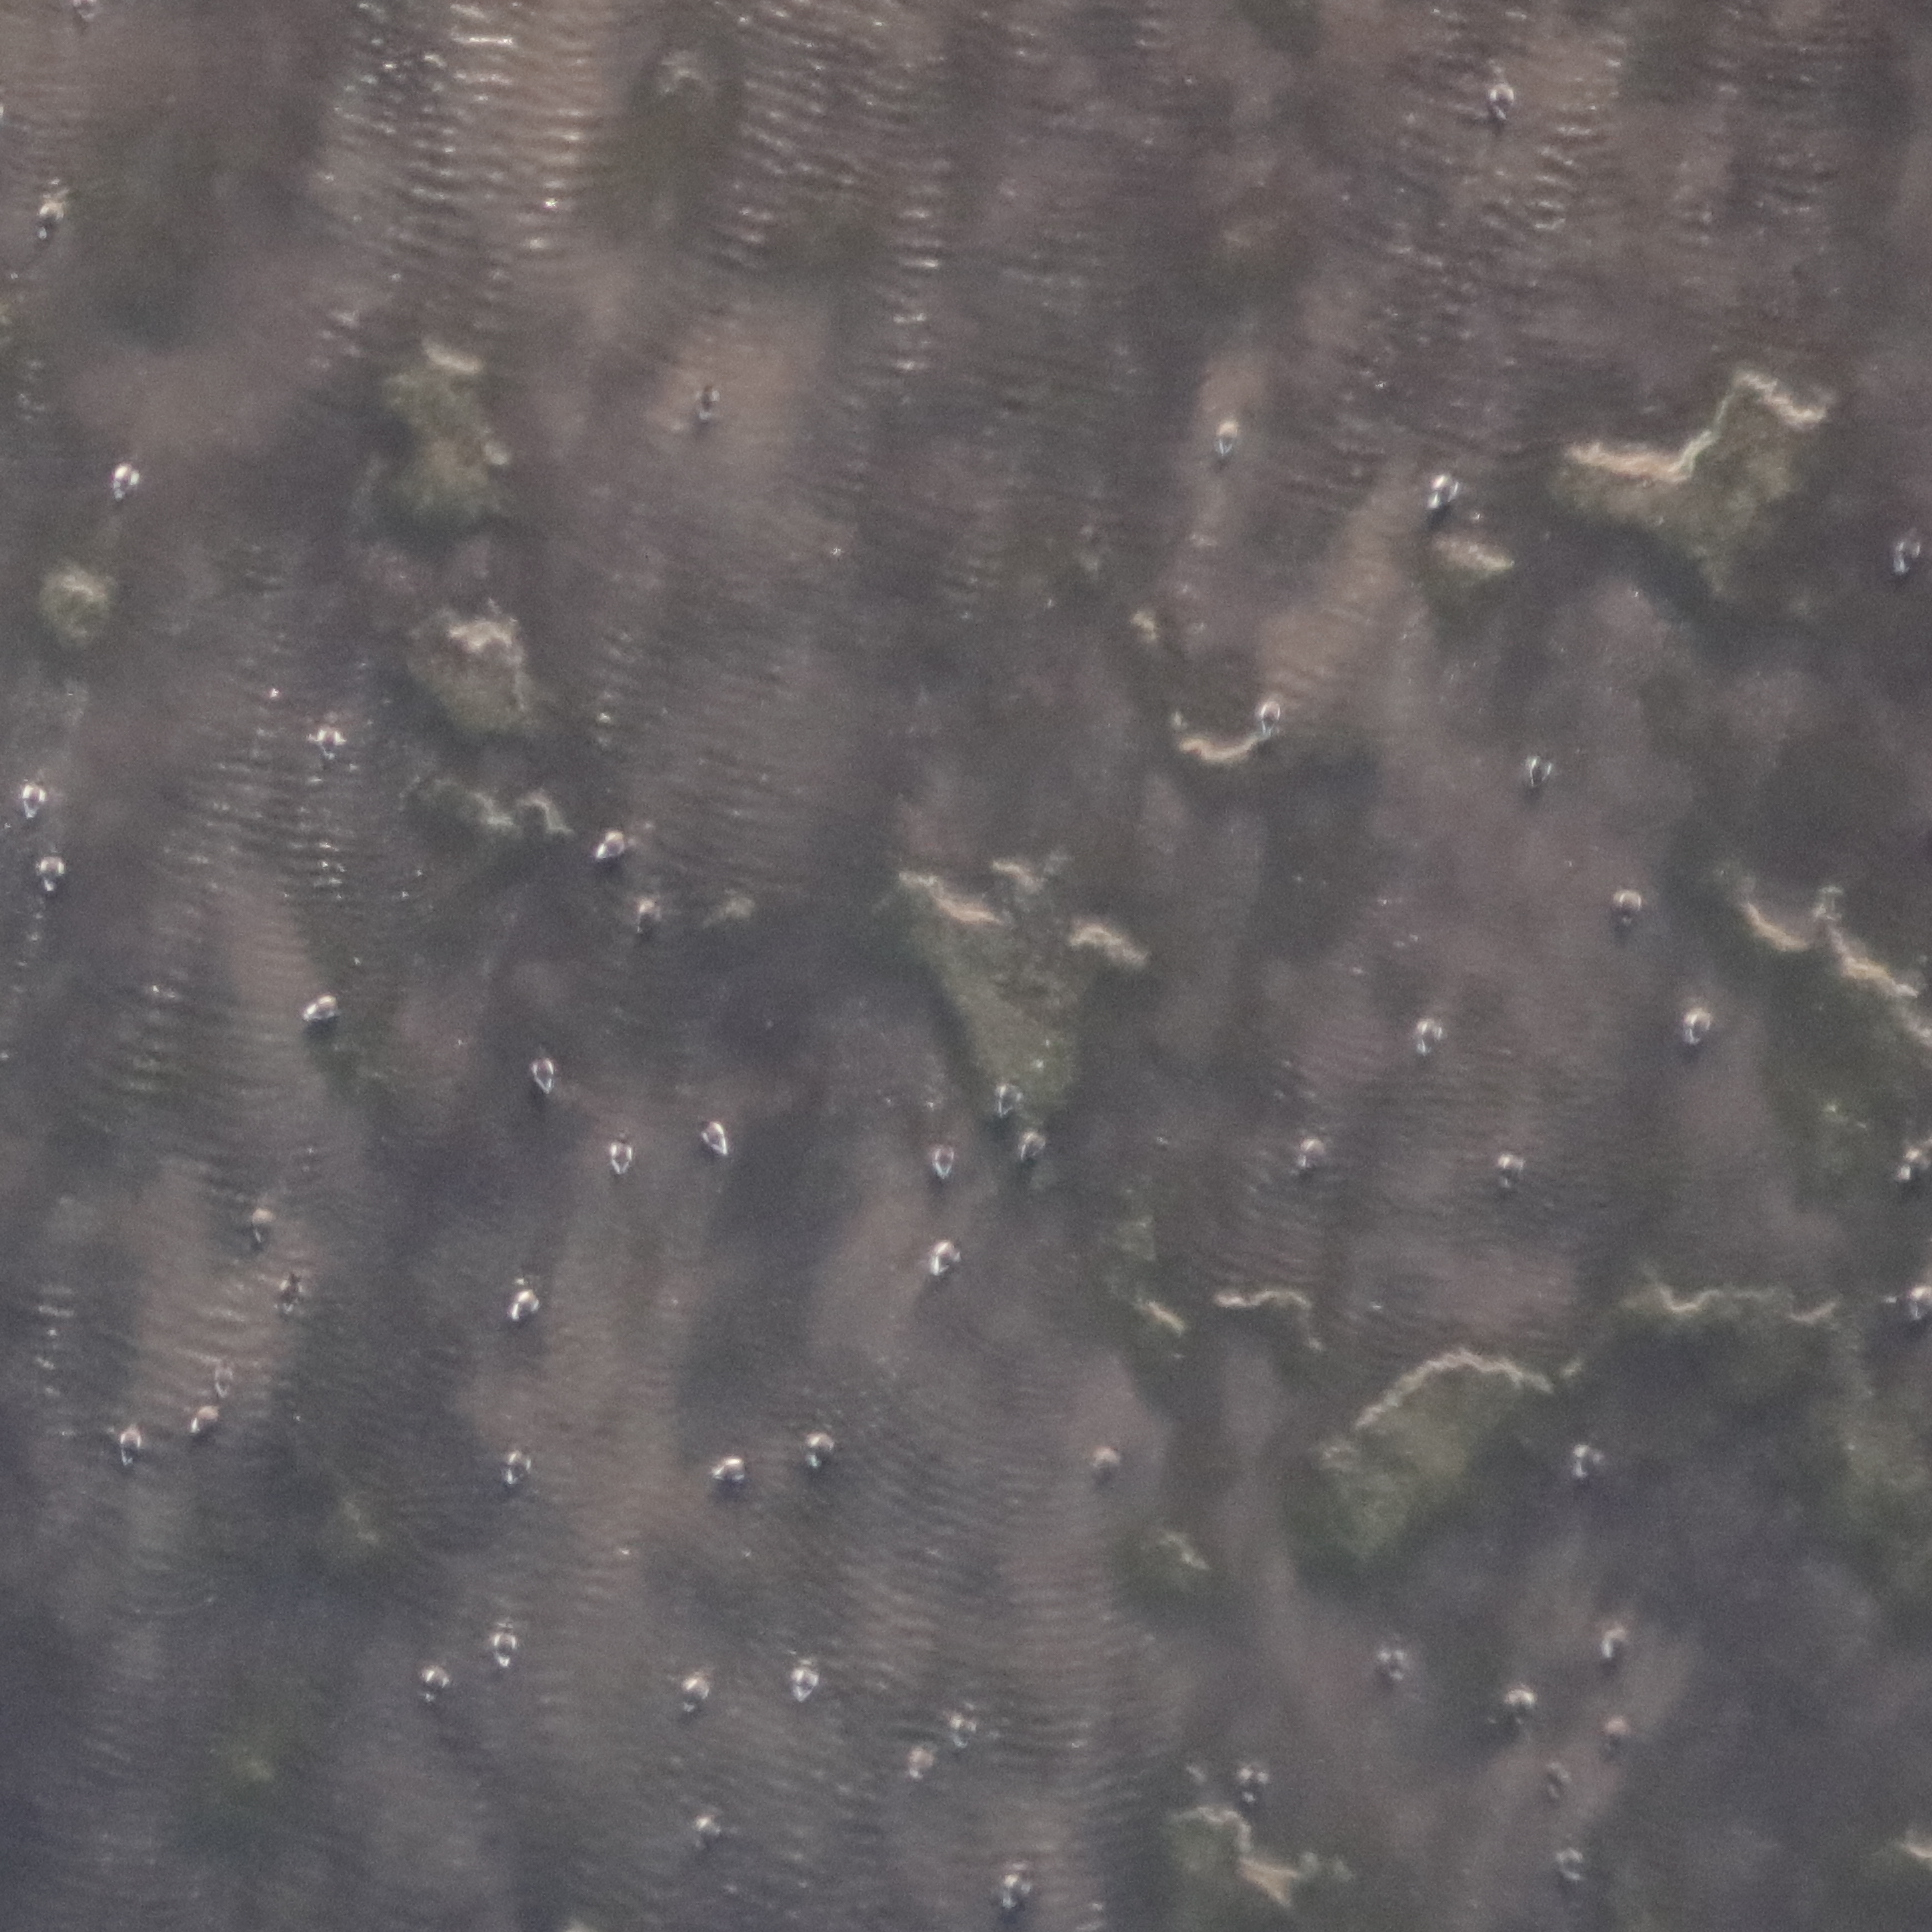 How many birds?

55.